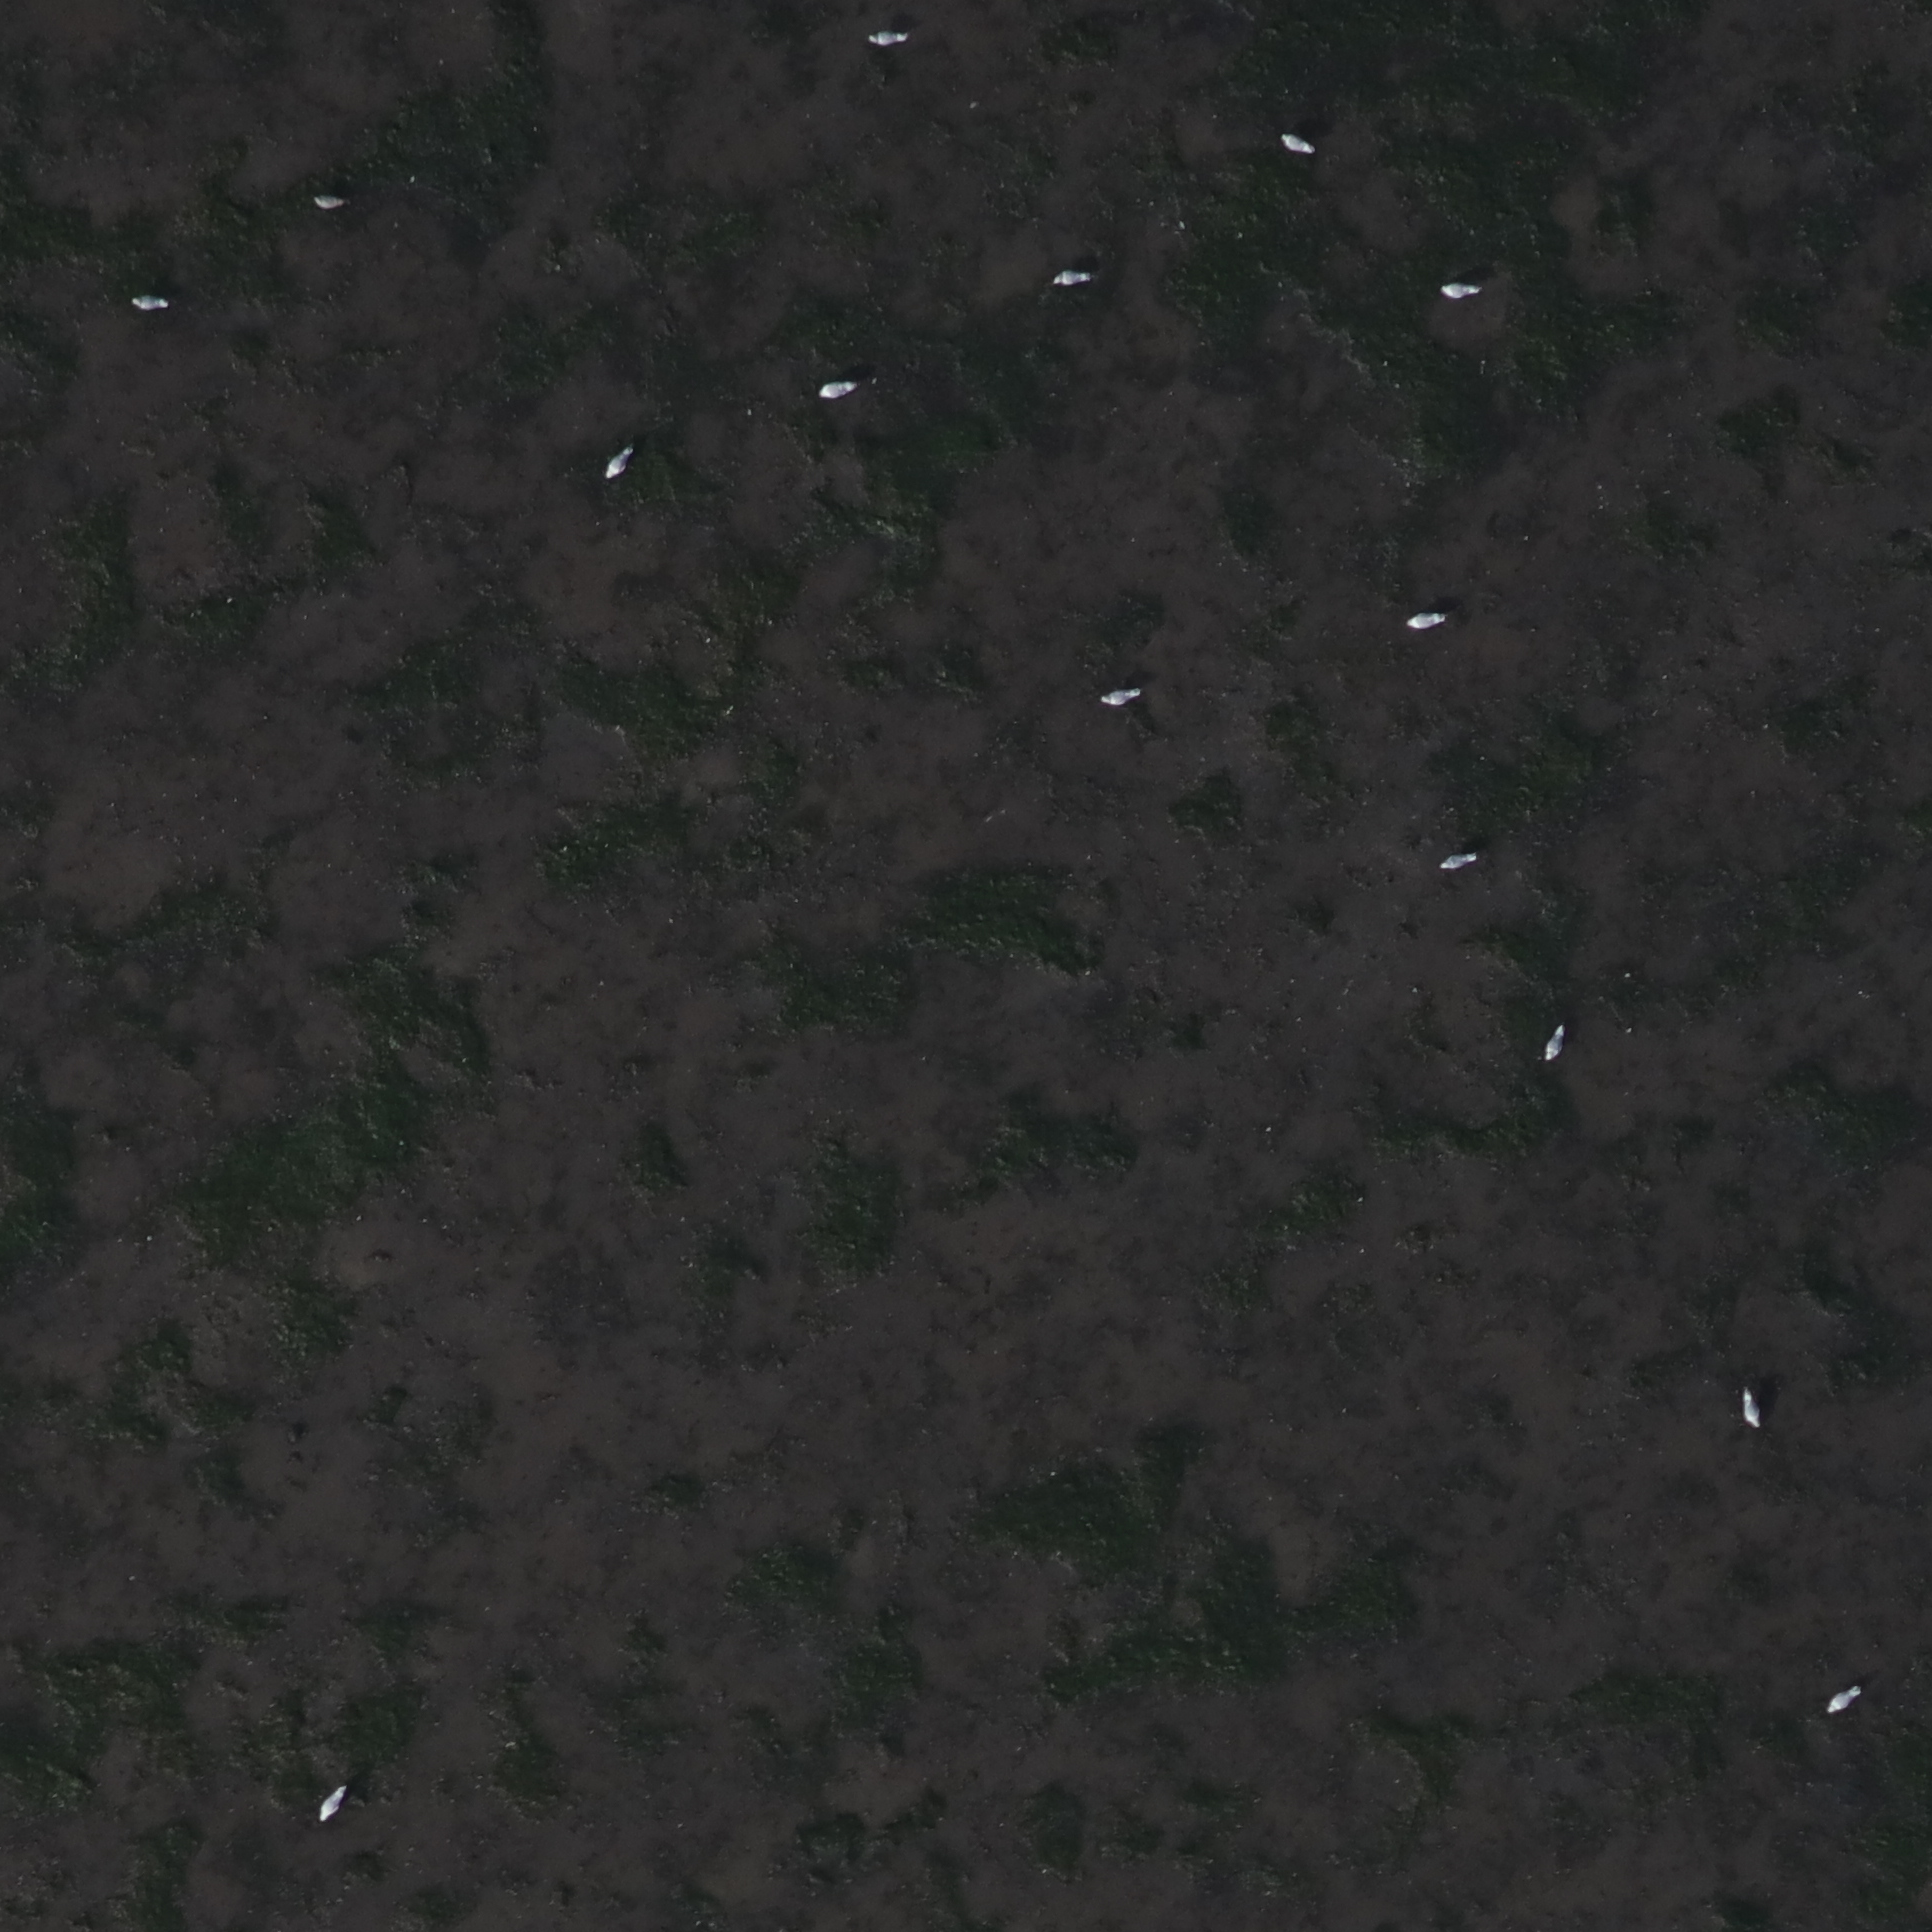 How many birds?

15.